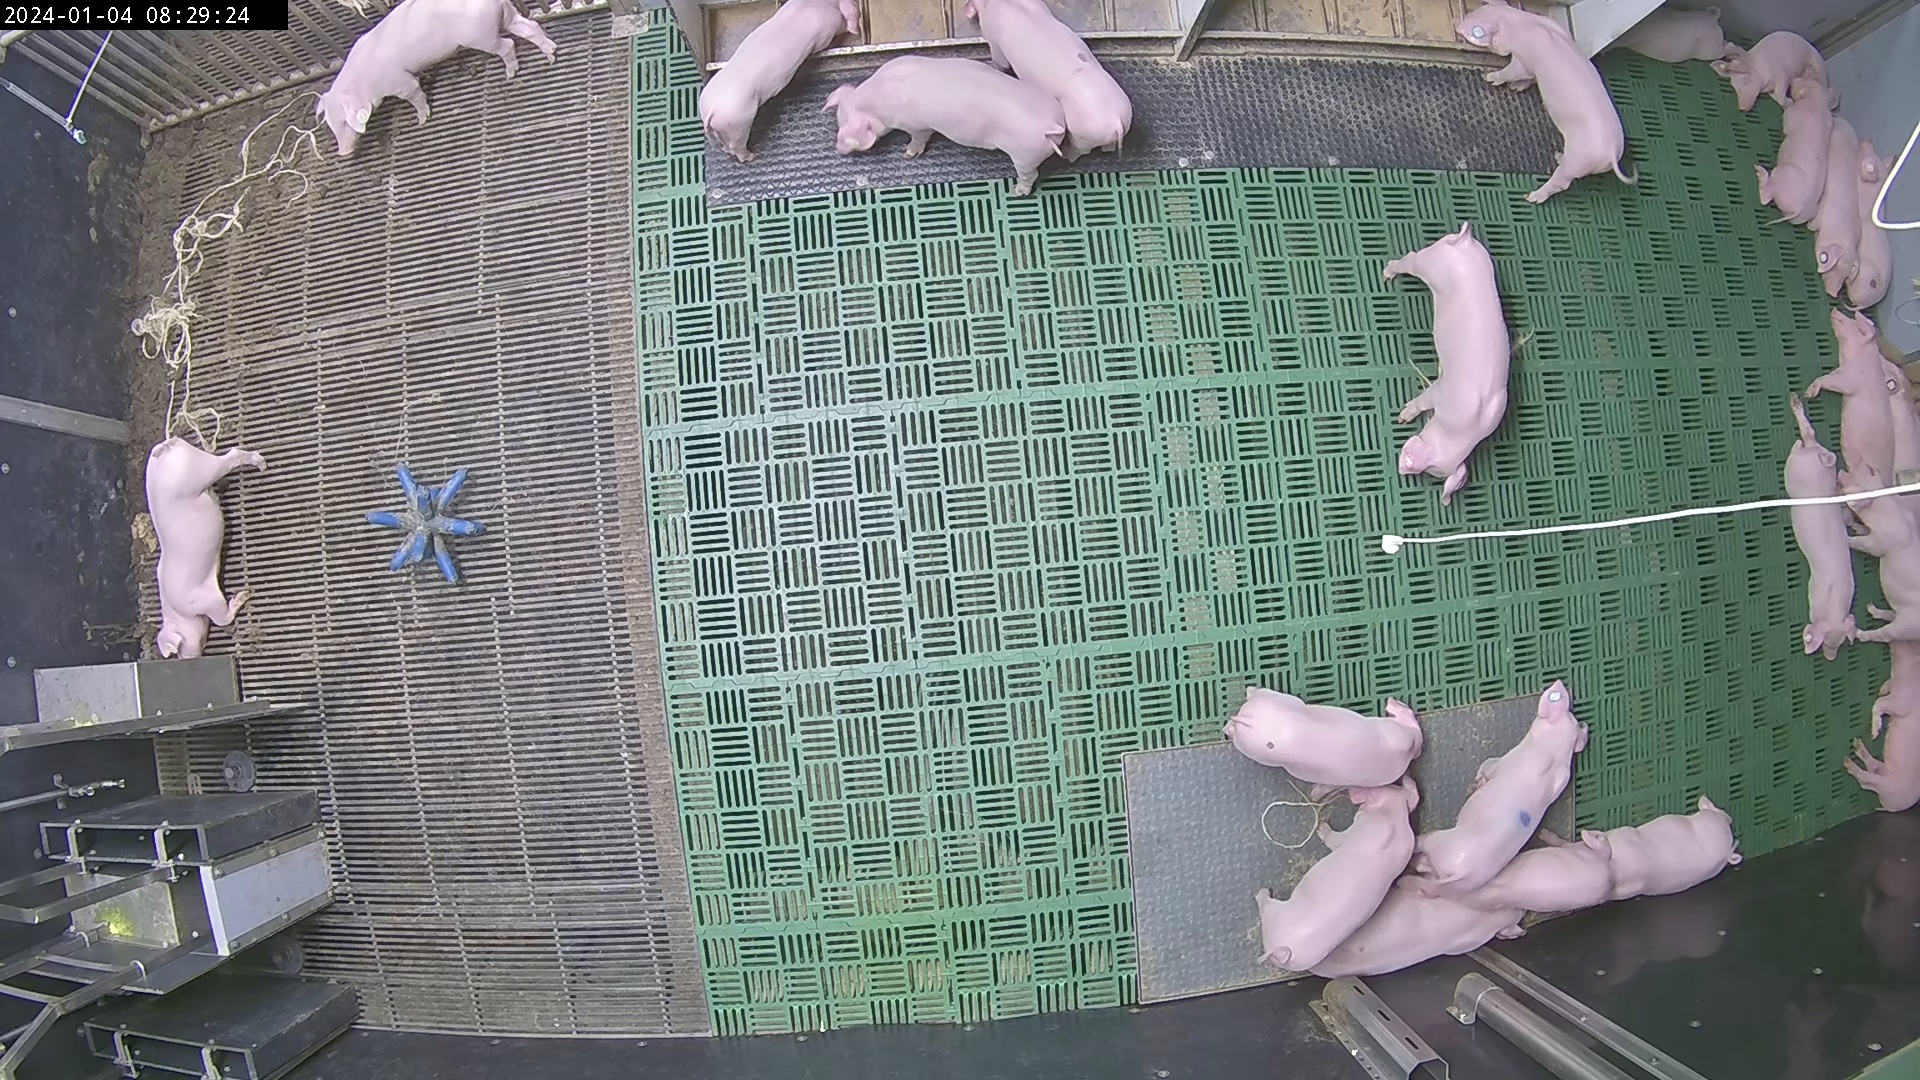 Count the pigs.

23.